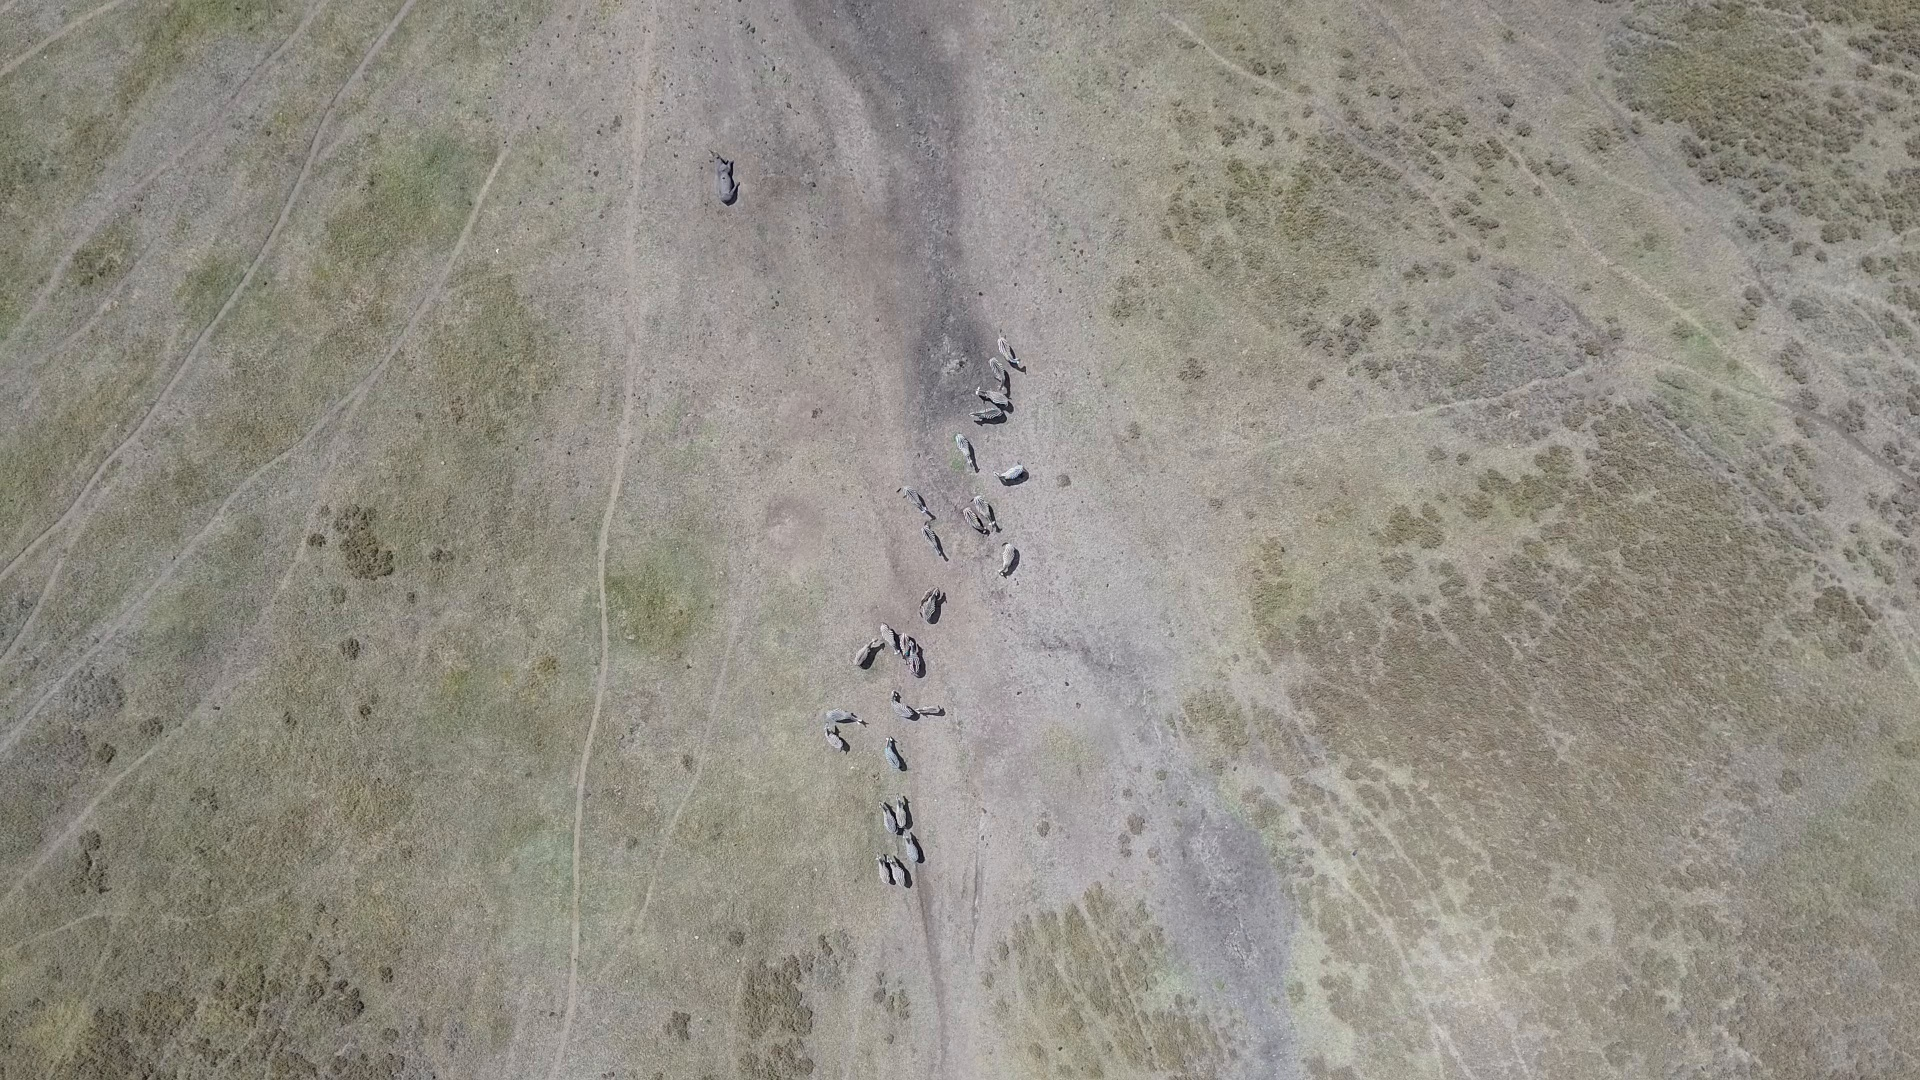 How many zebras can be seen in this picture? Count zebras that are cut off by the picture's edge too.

26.